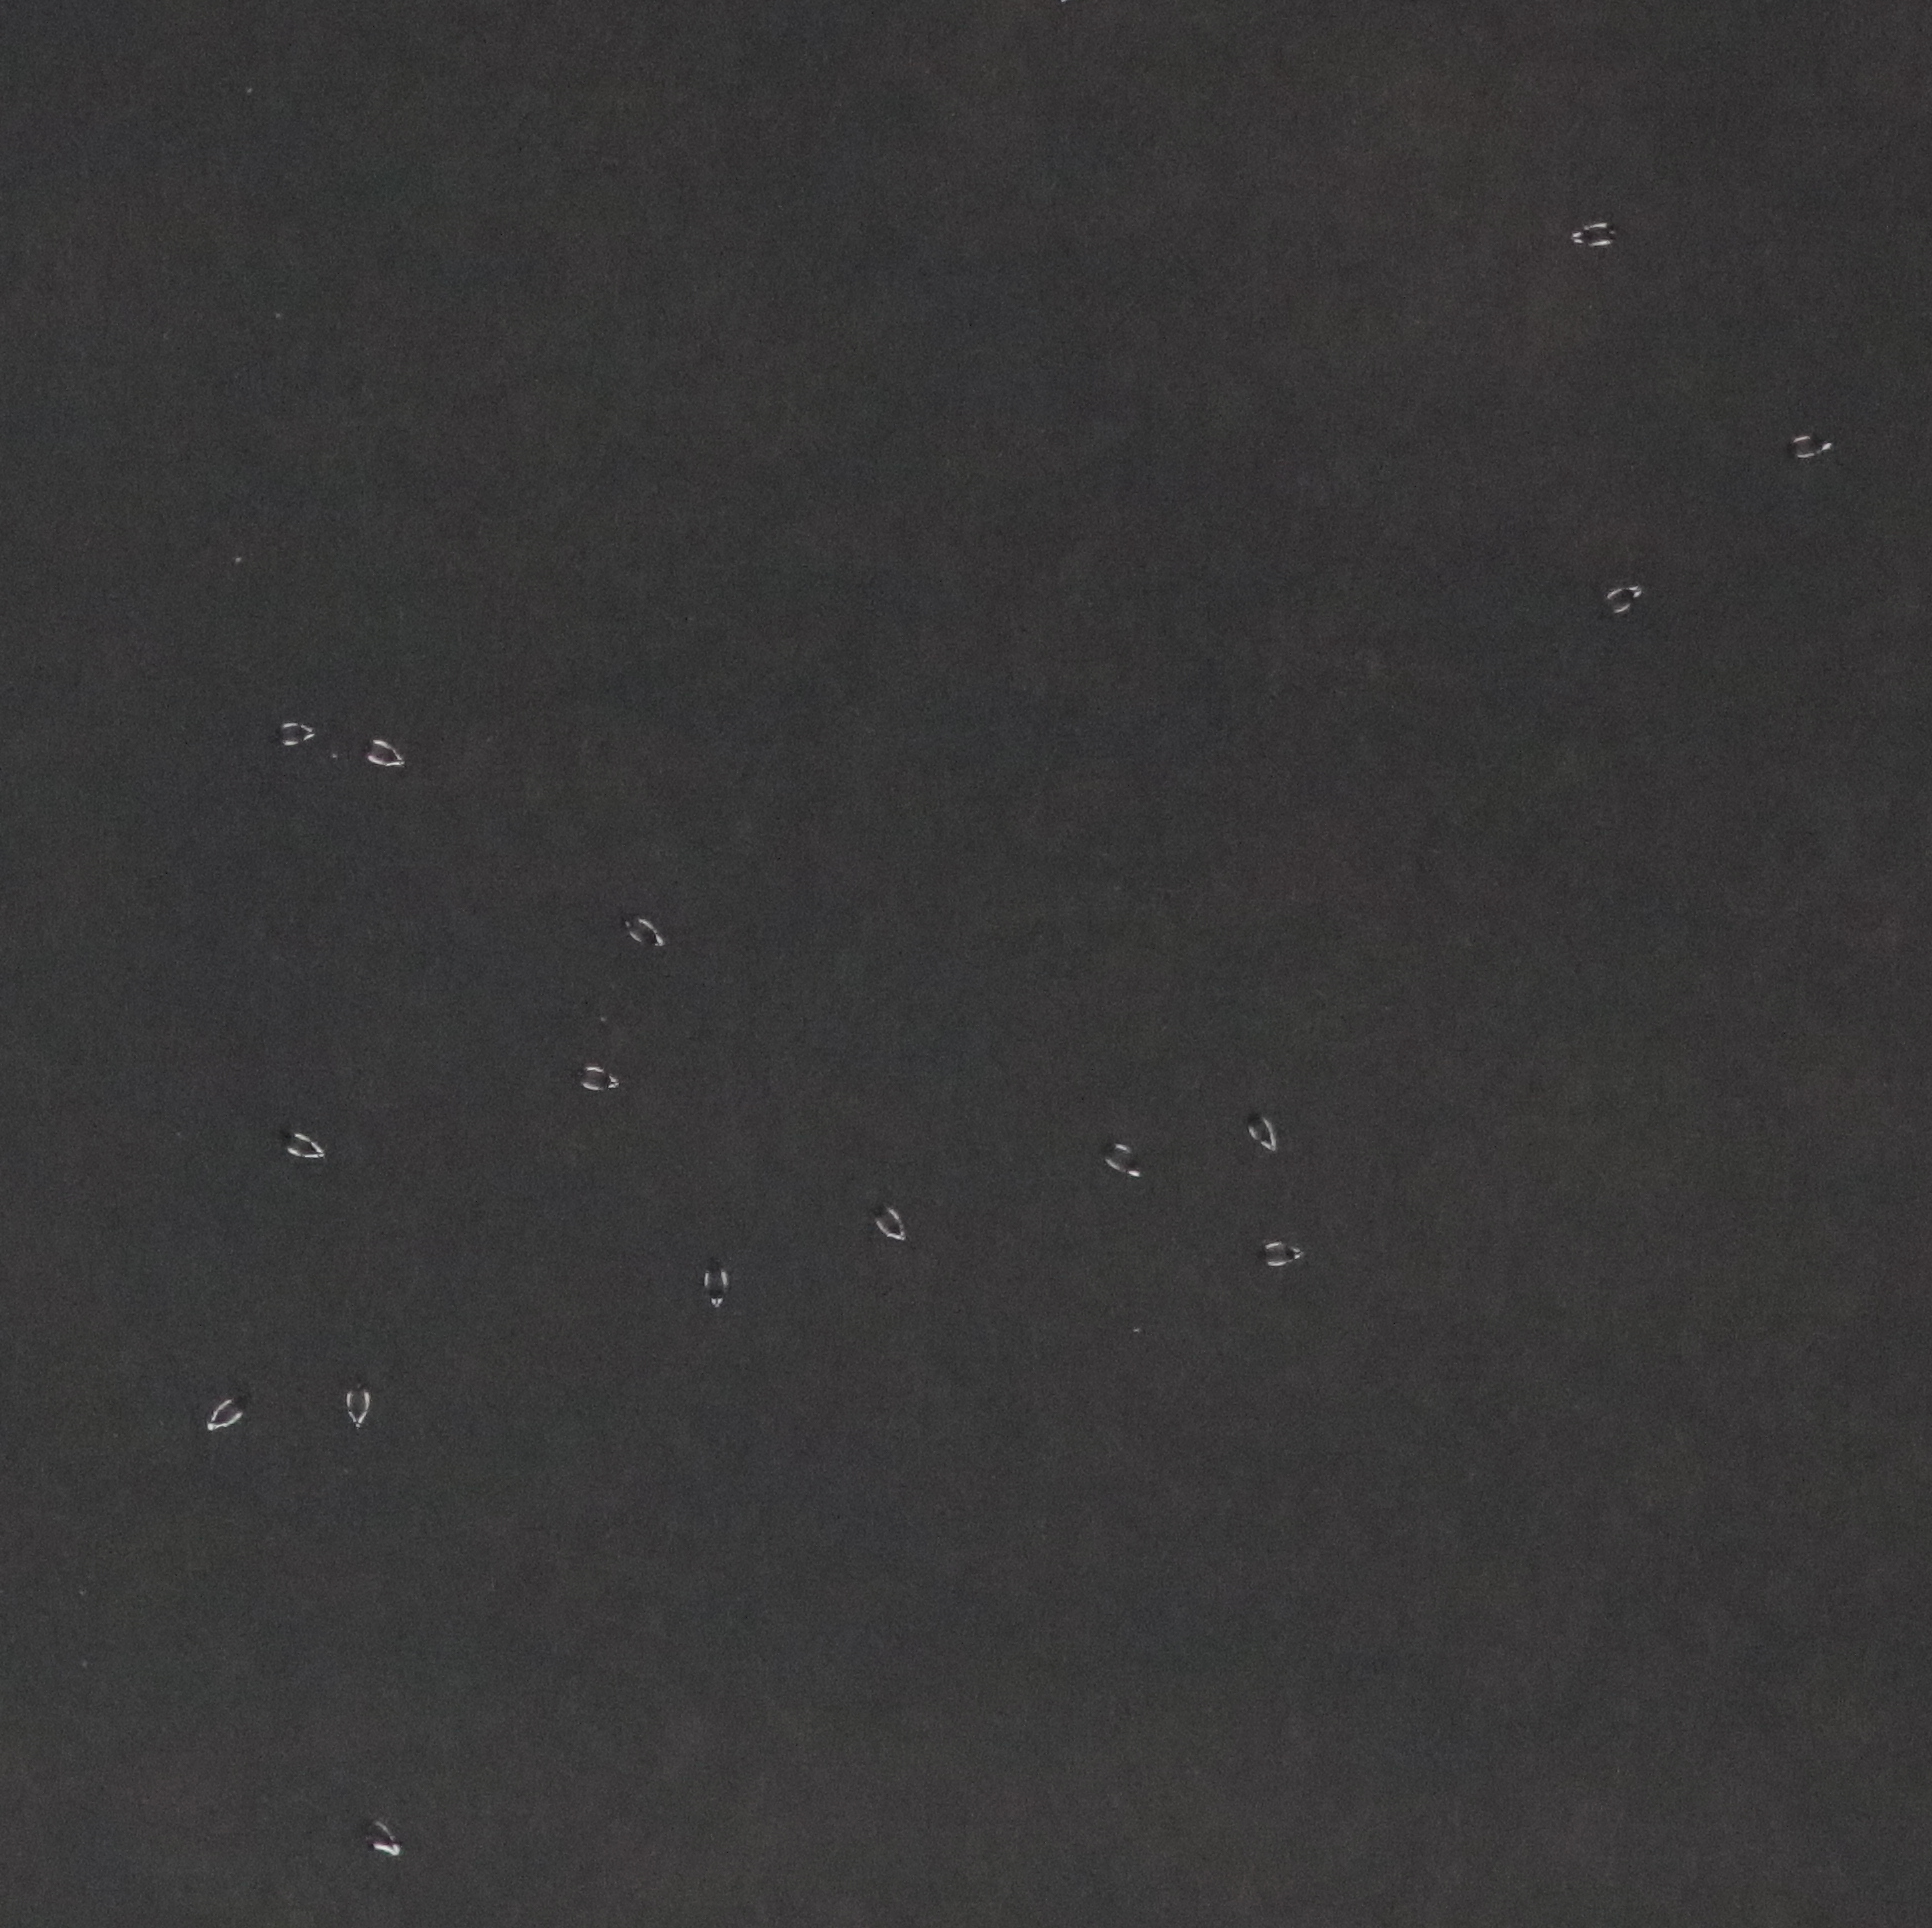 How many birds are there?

16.